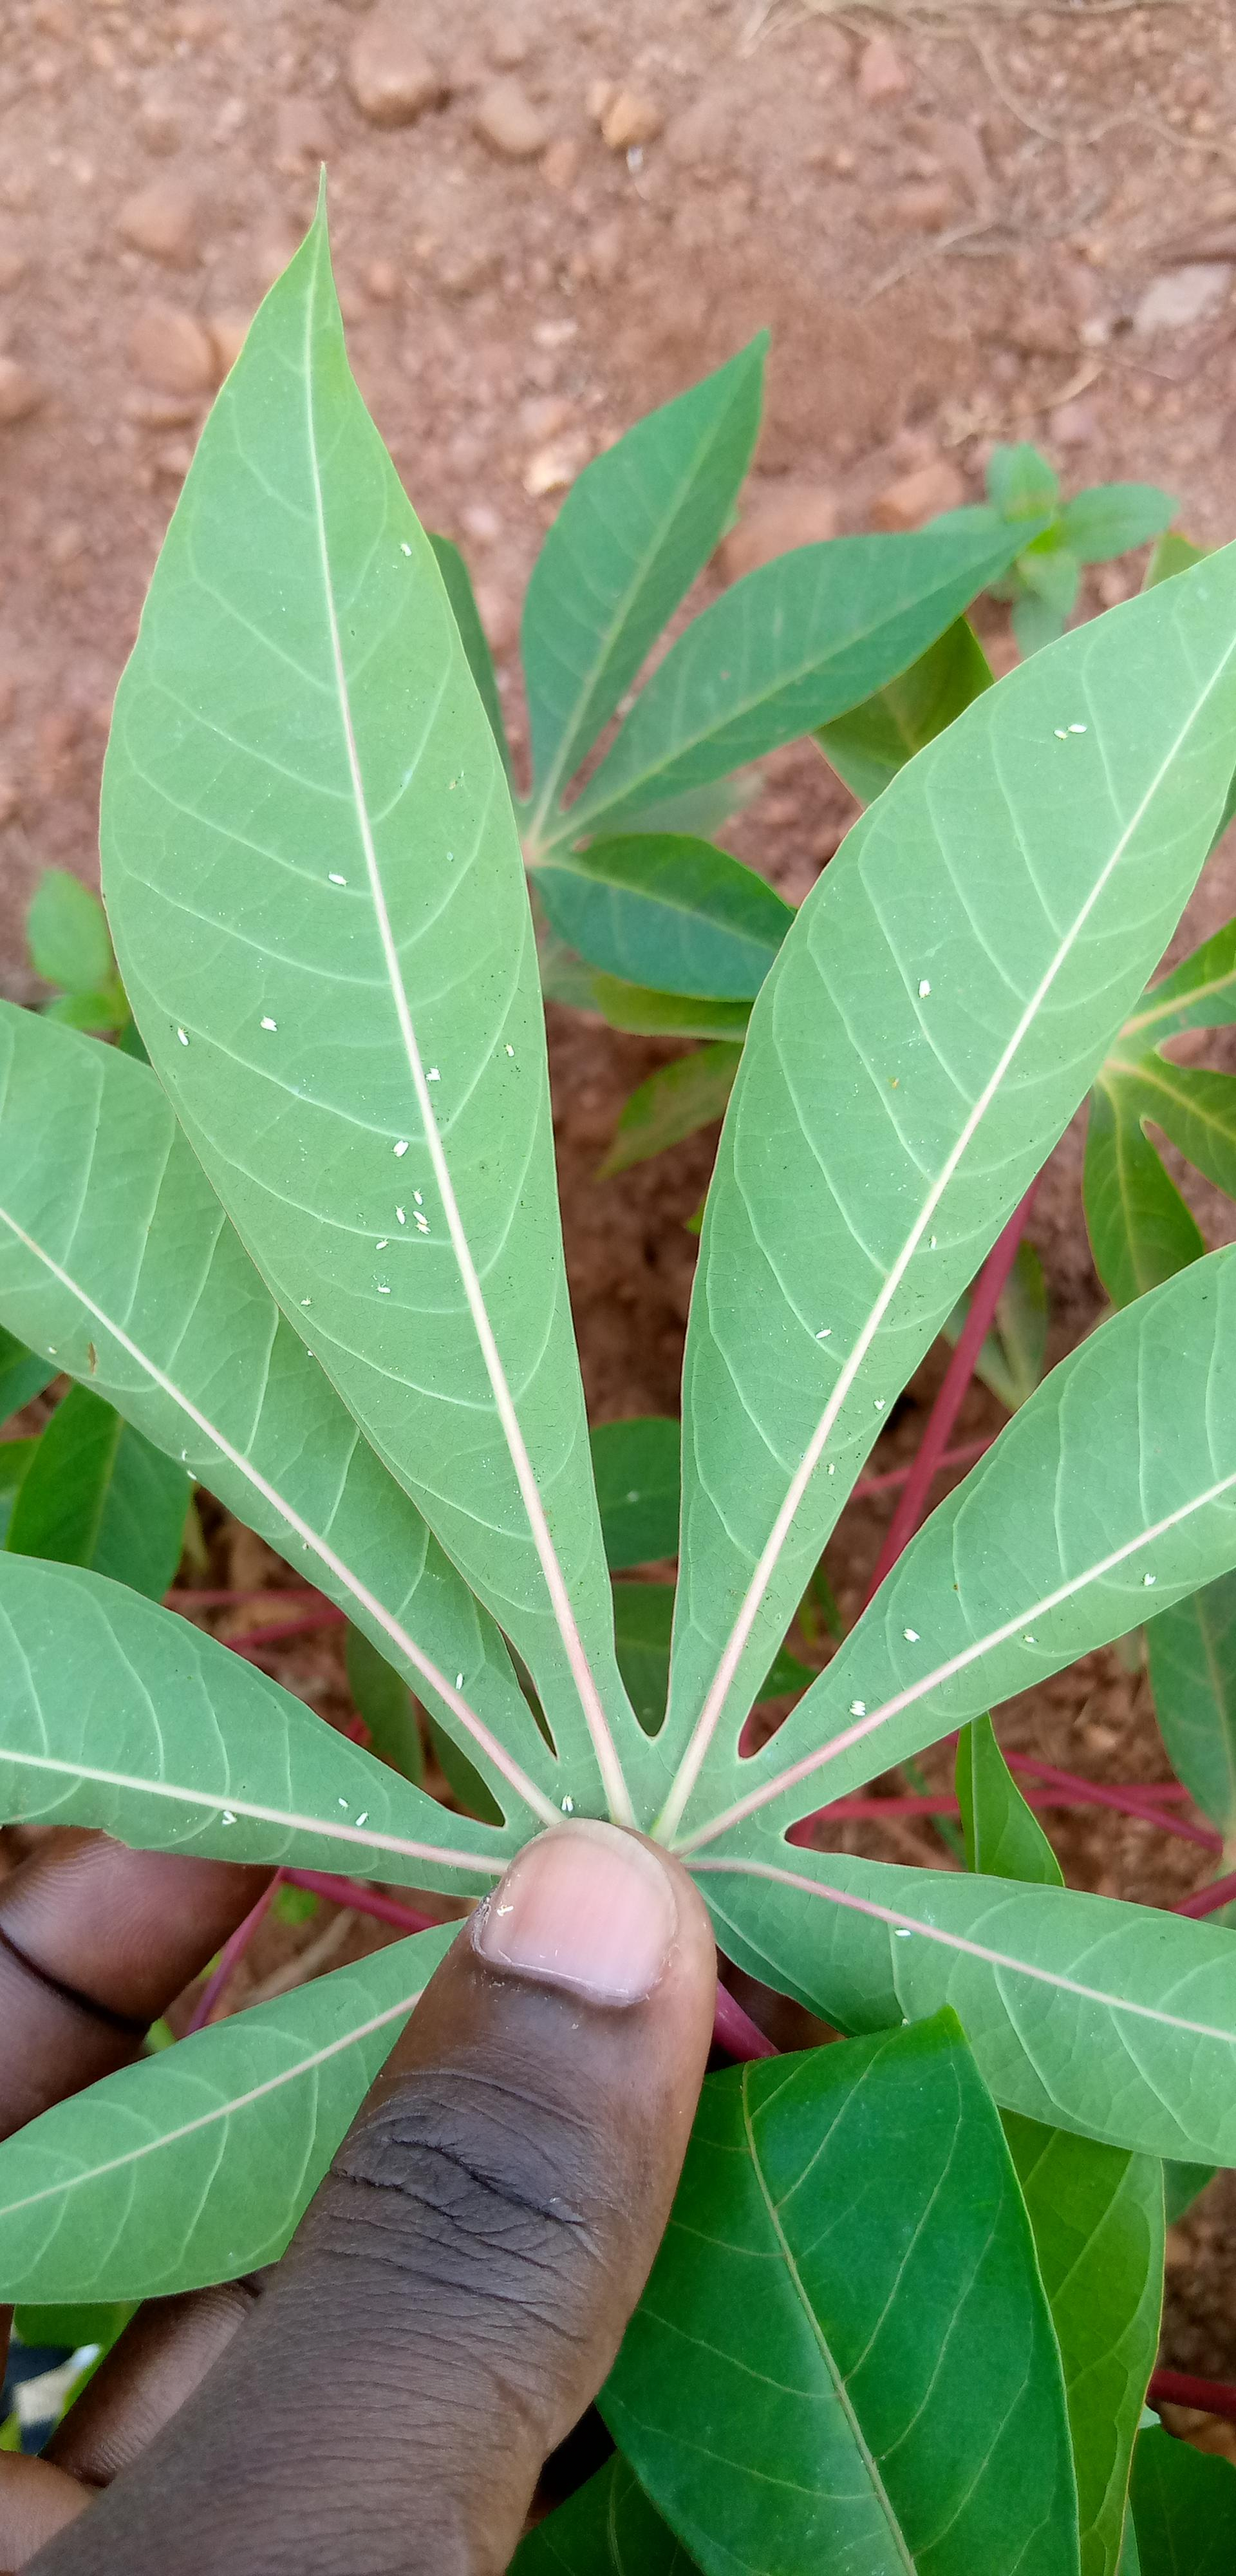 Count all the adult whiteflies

42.